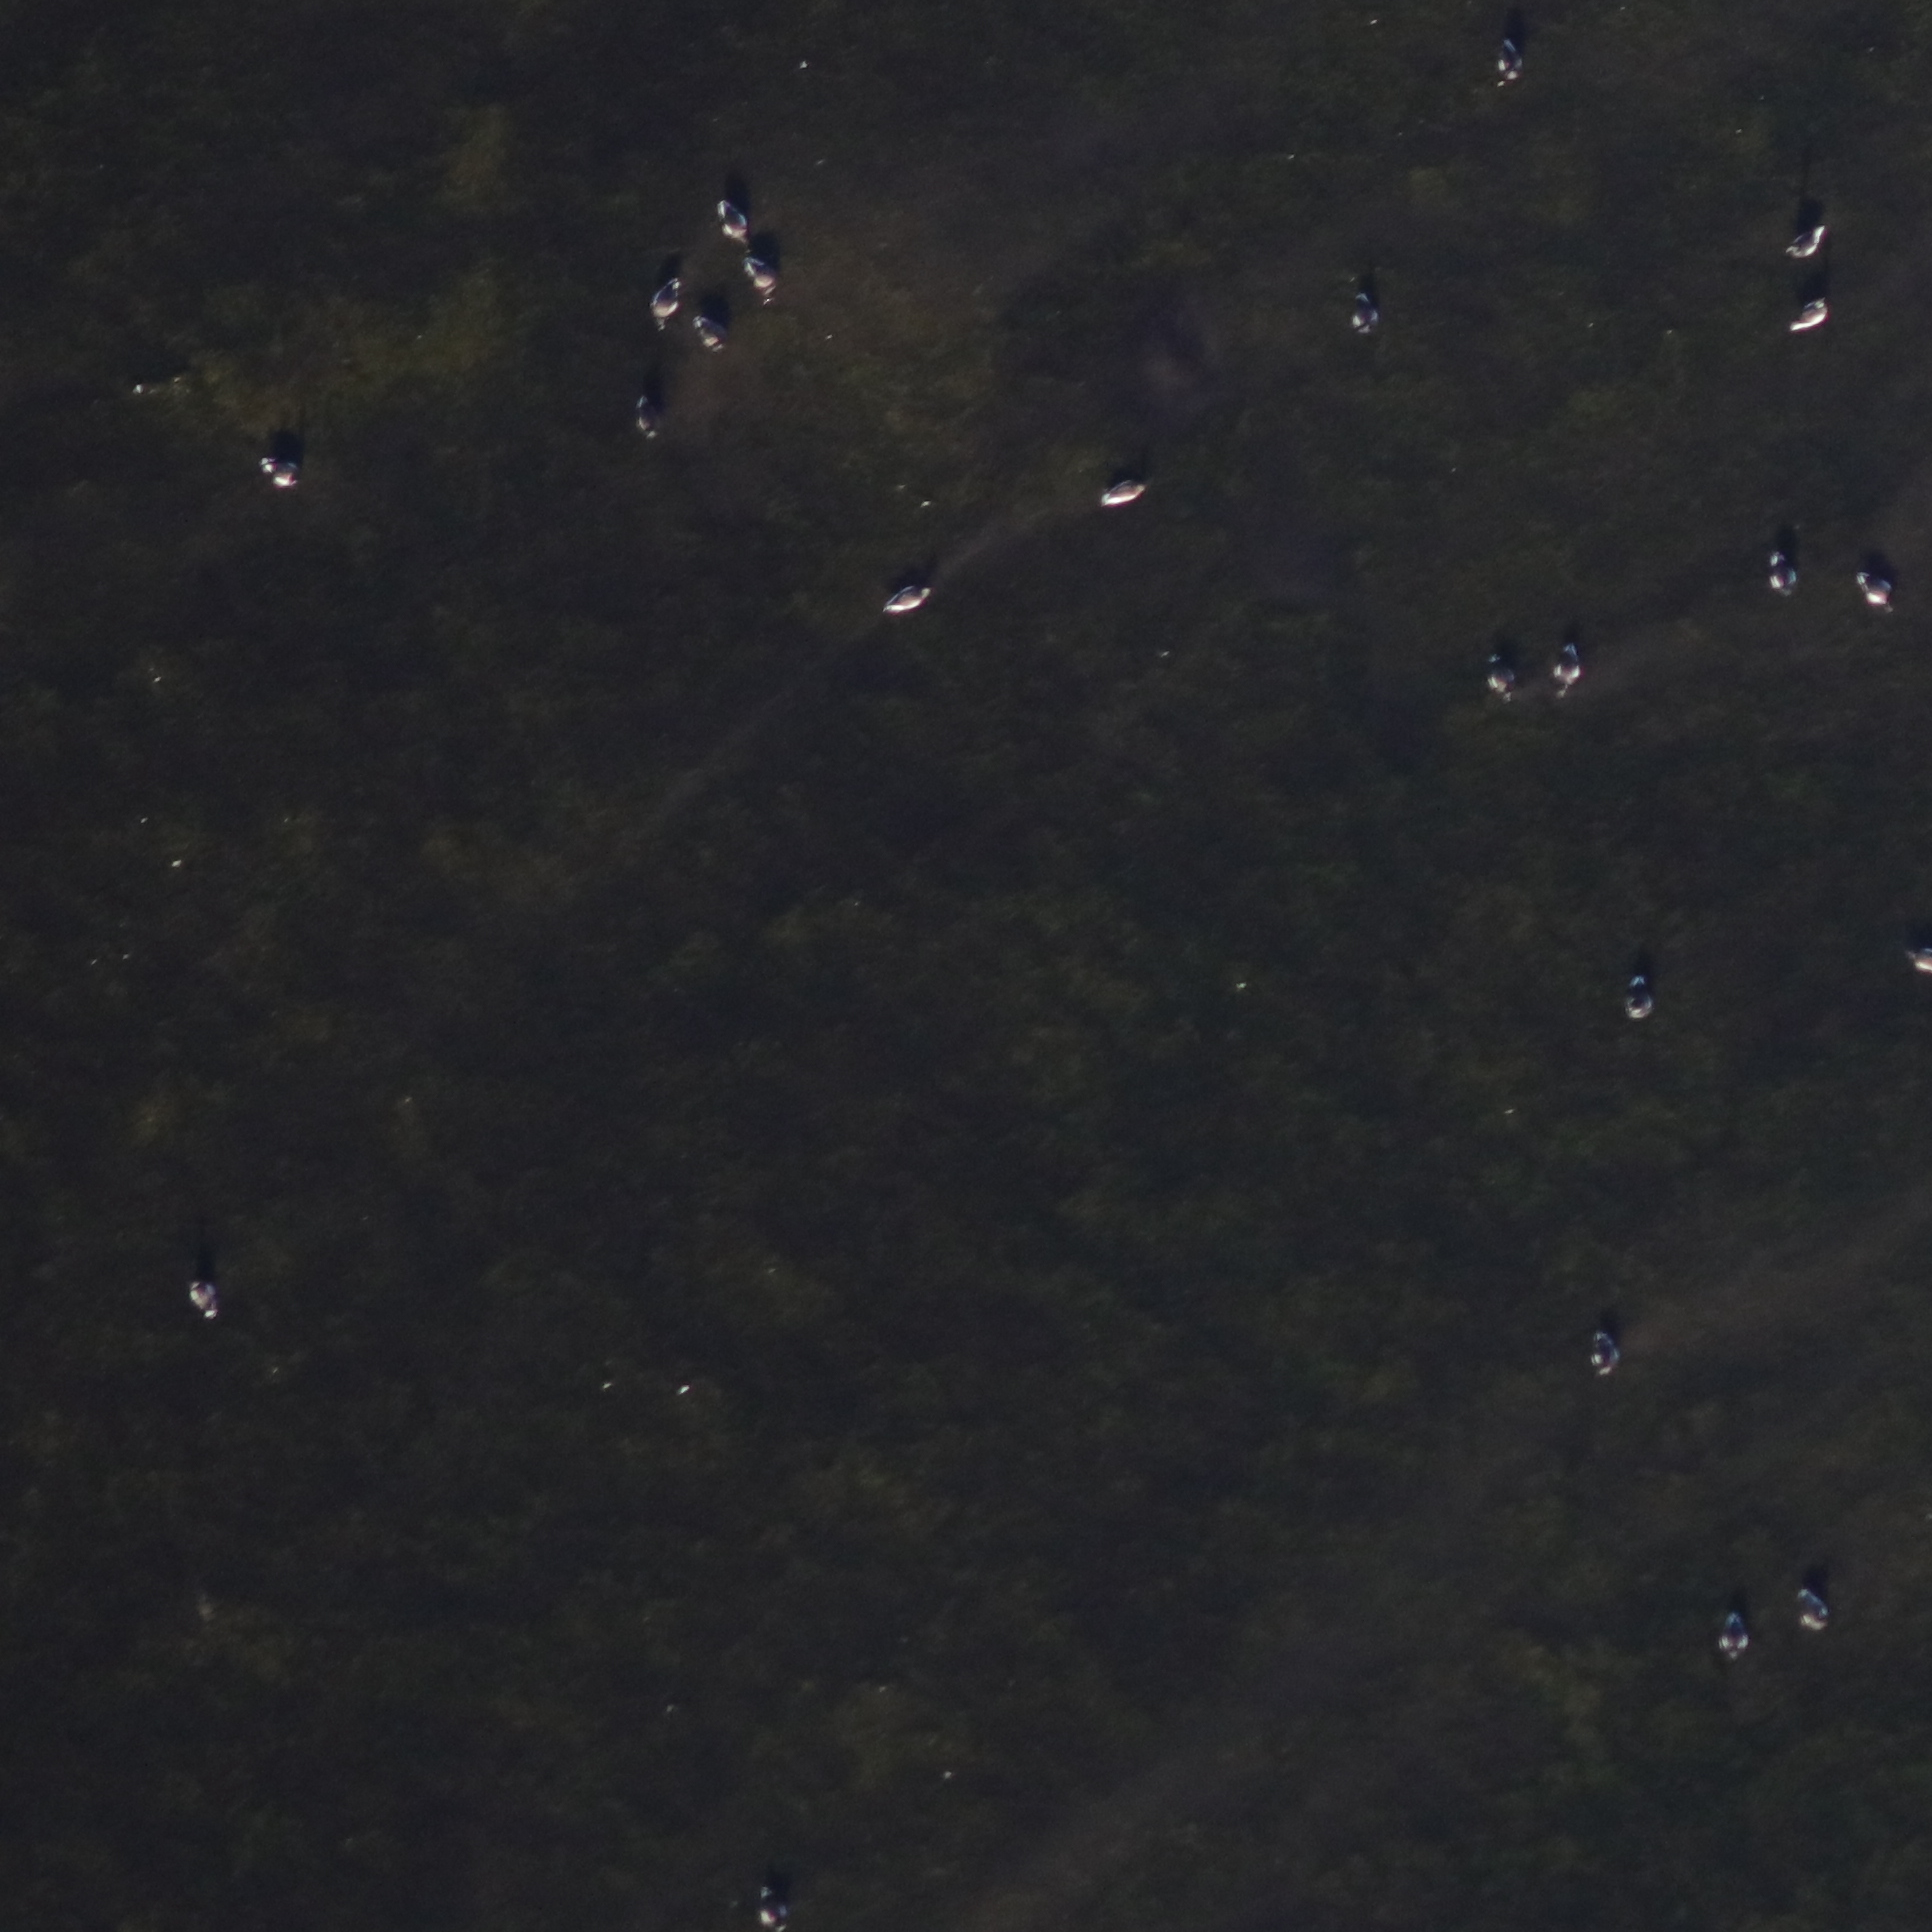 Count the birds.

23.